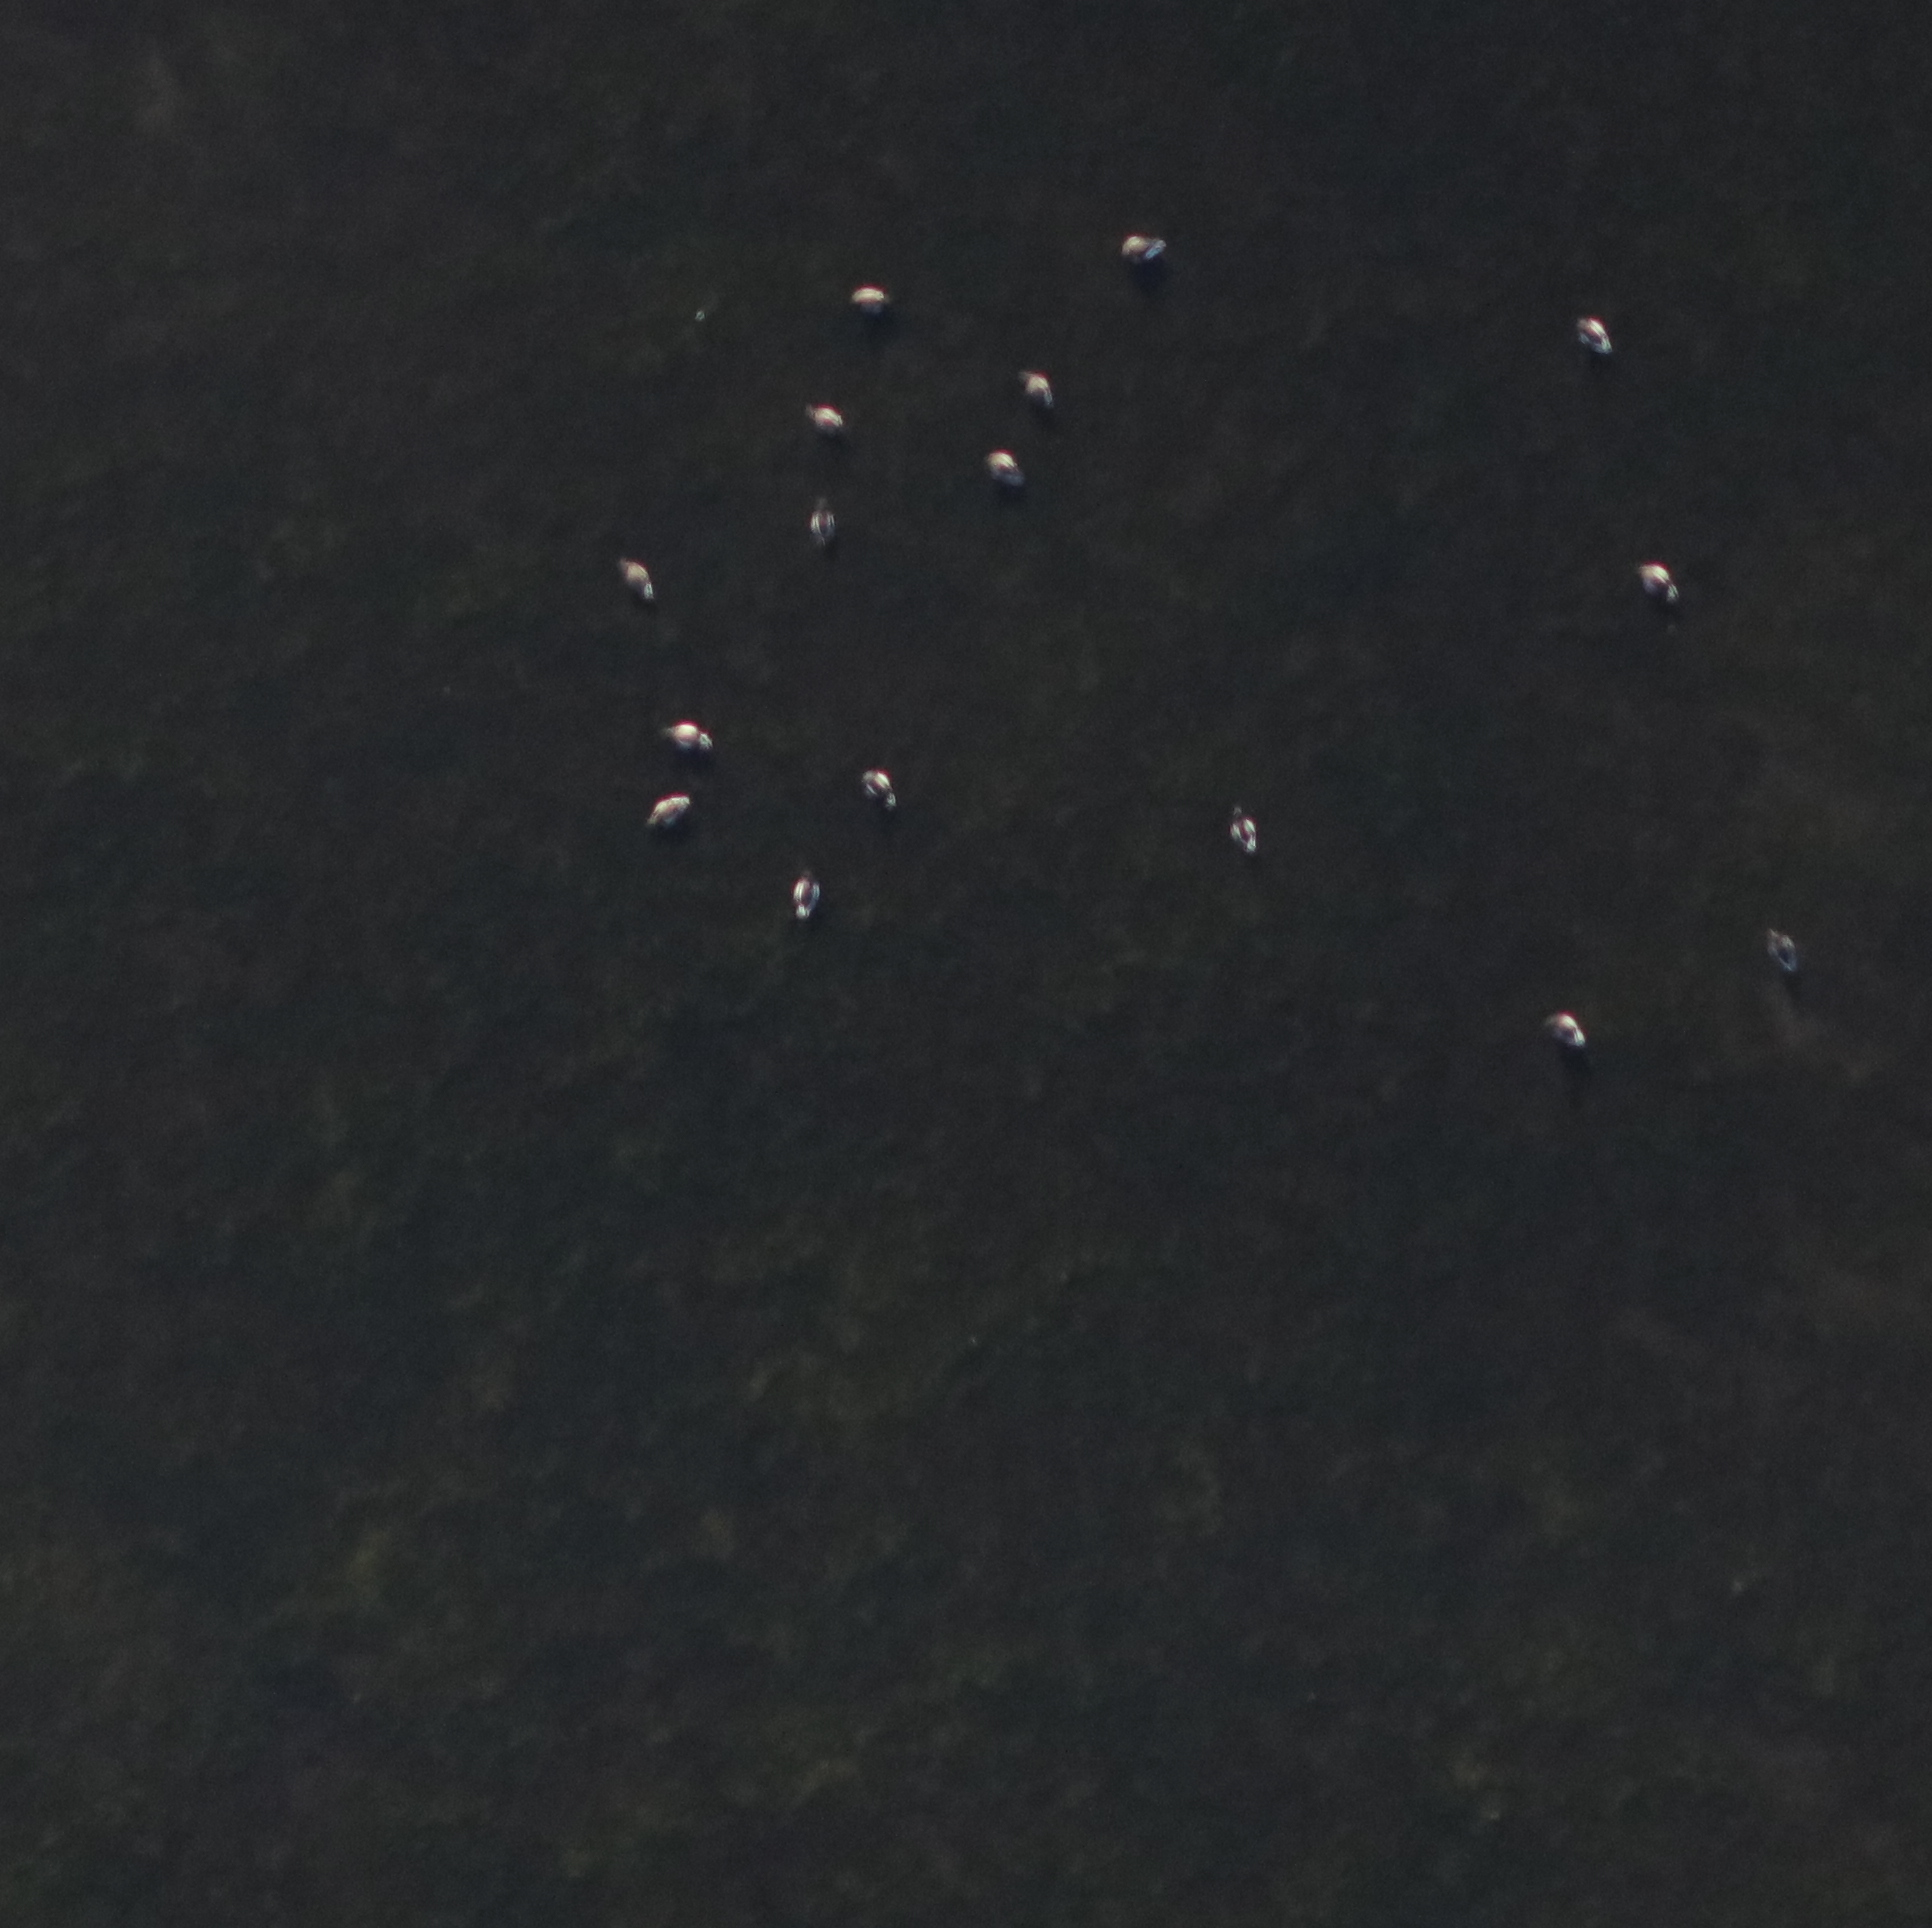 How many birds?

16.